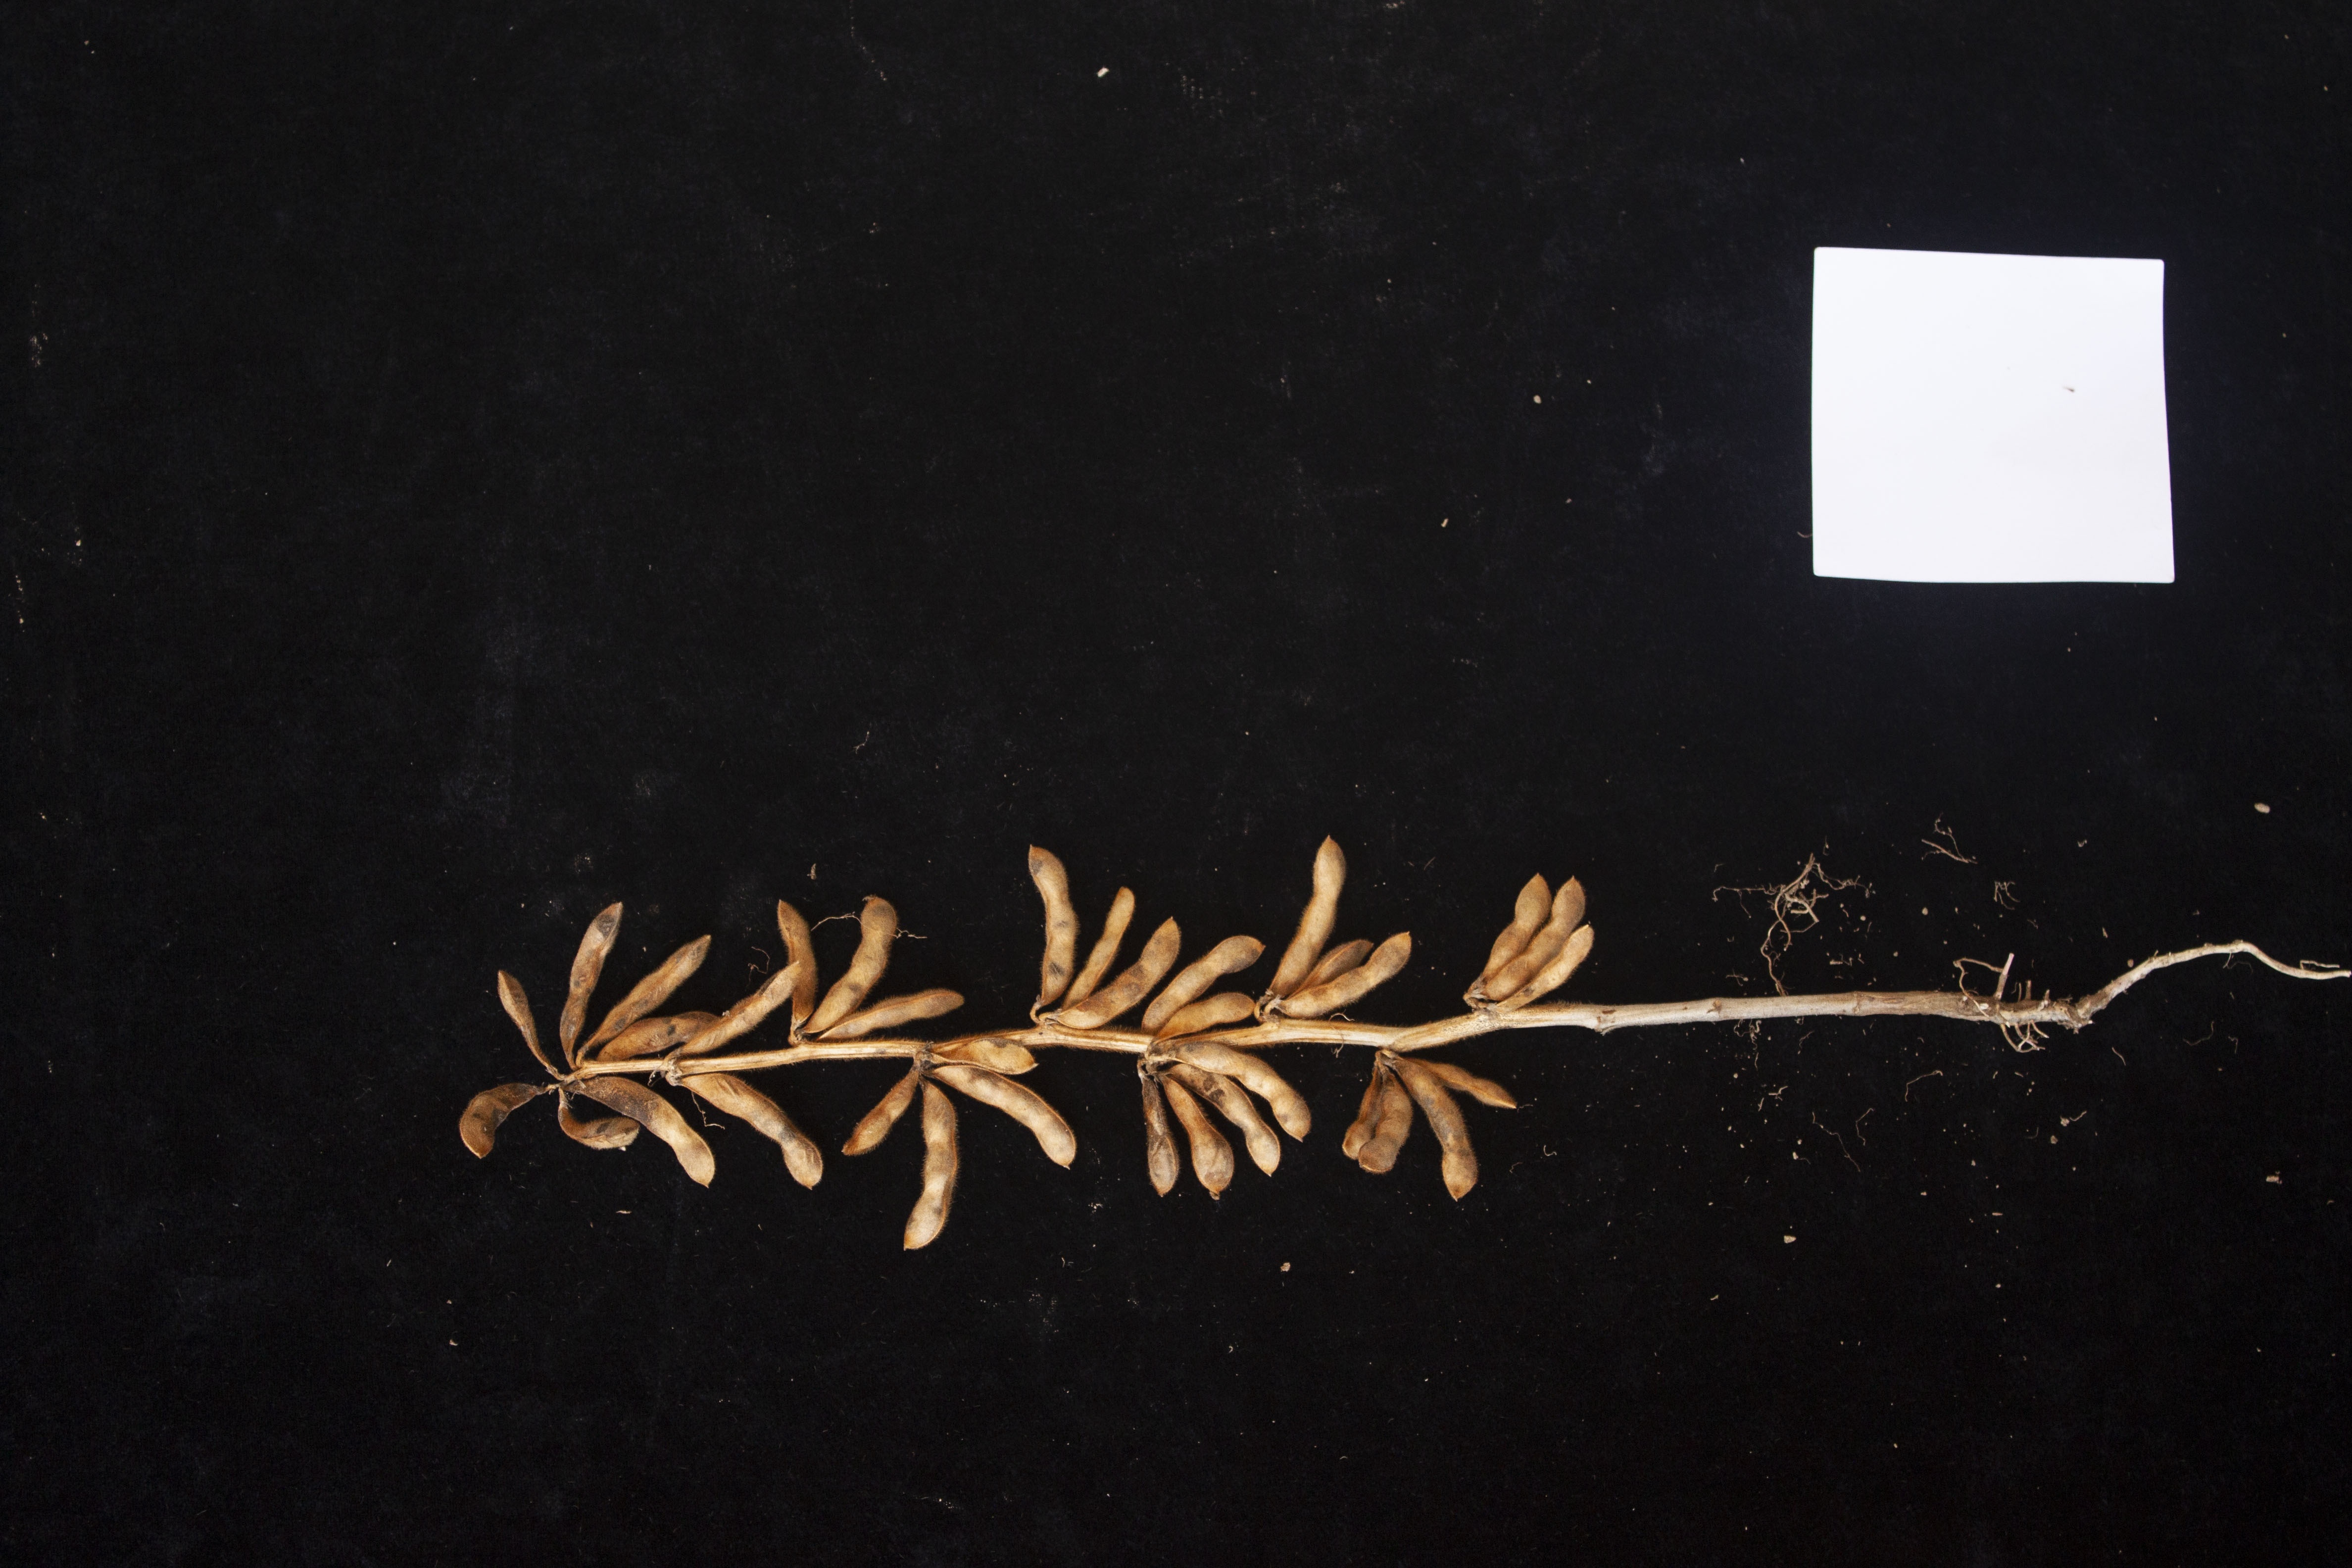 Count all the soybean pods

35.